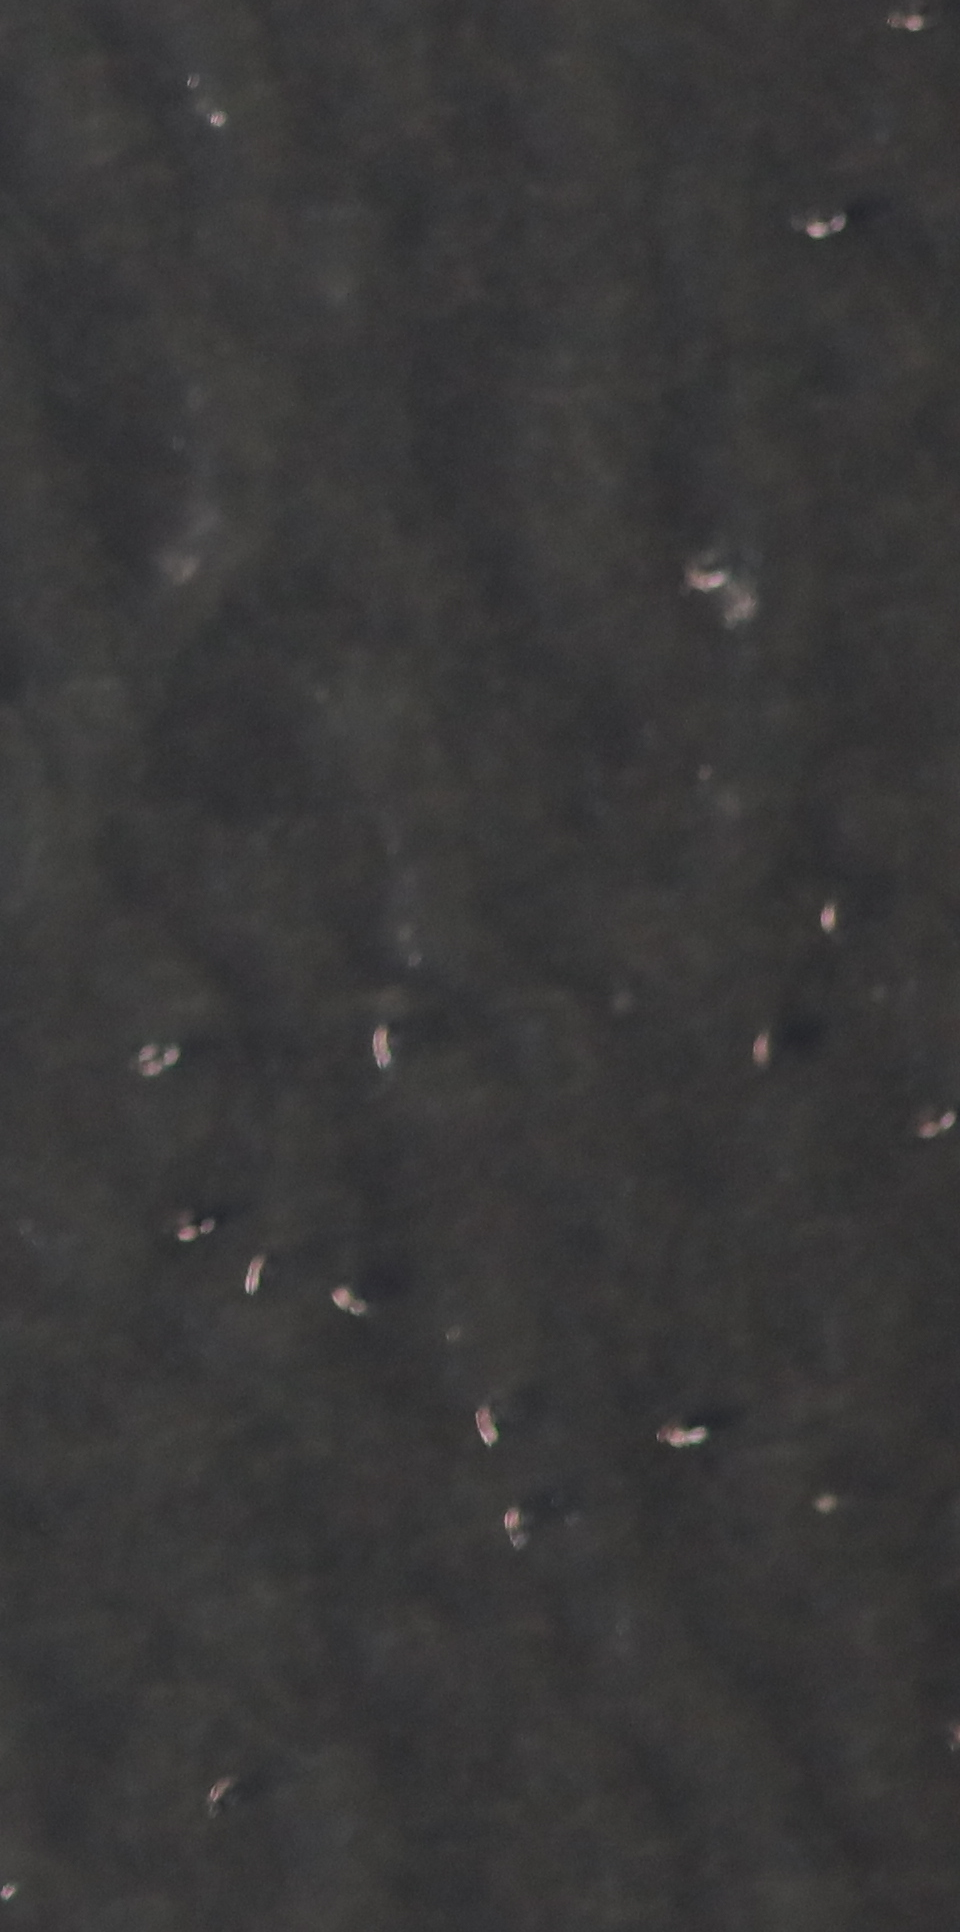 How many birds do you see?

15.